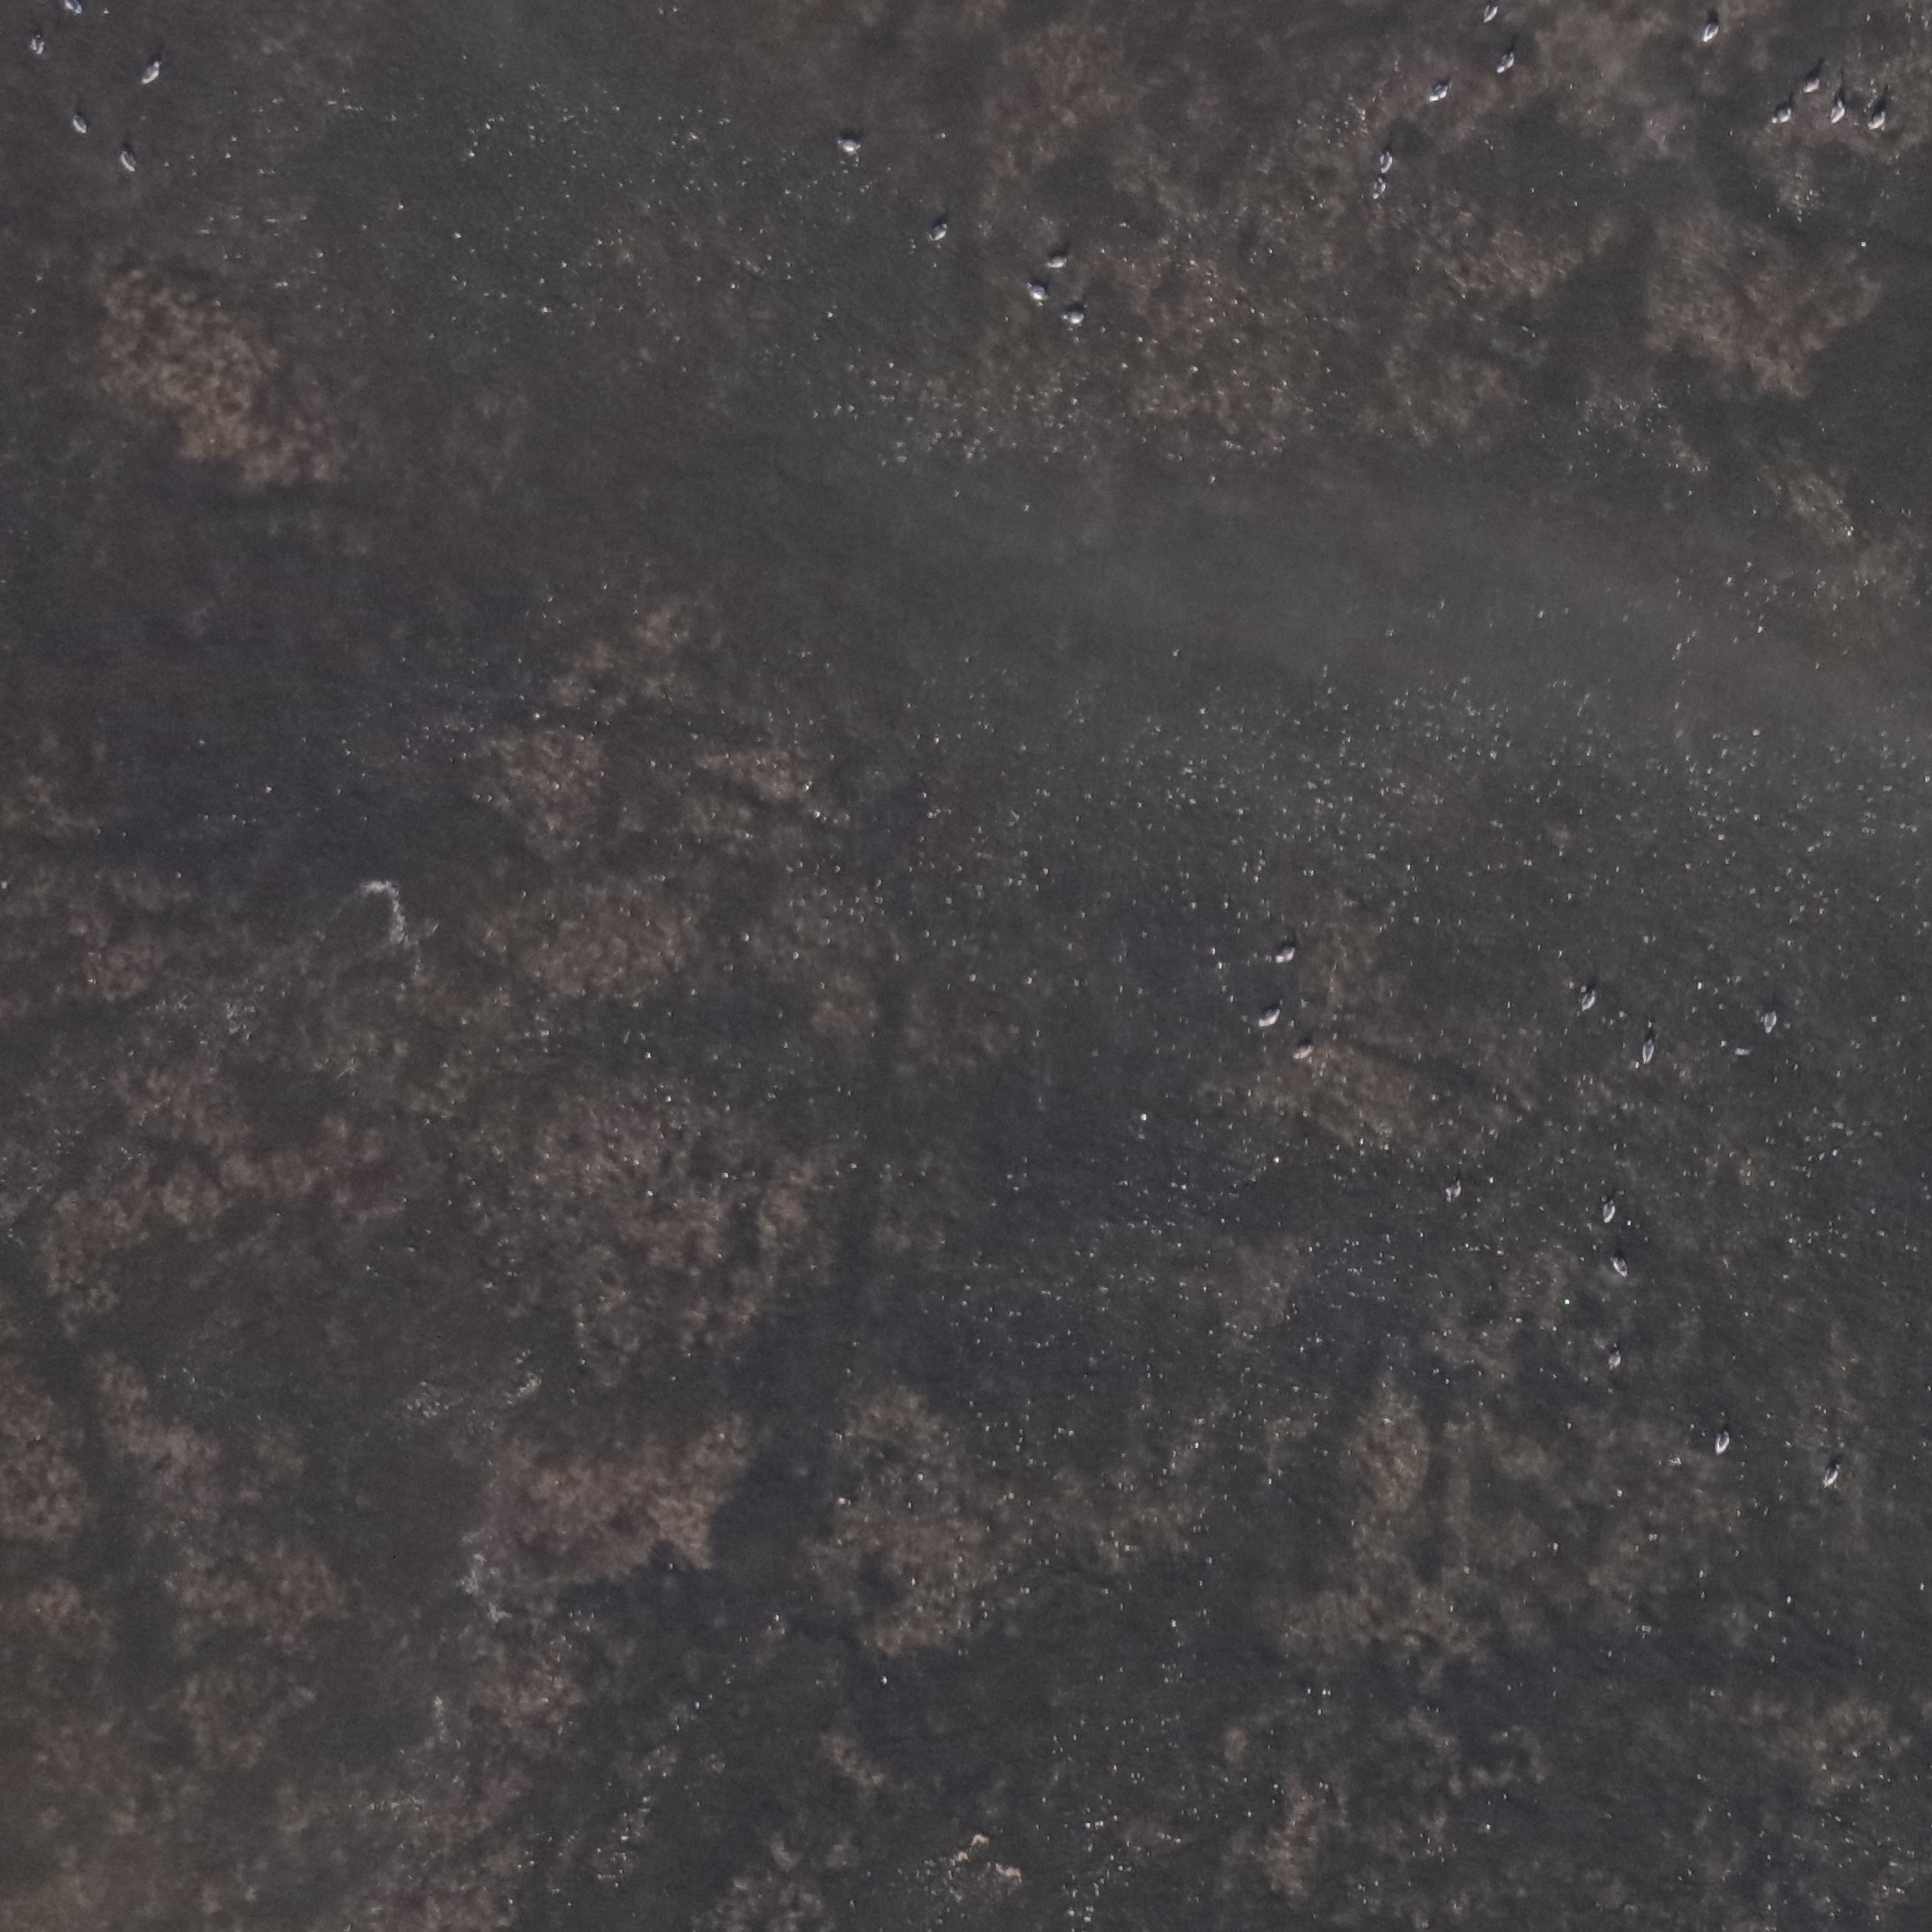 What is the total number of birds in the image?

31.